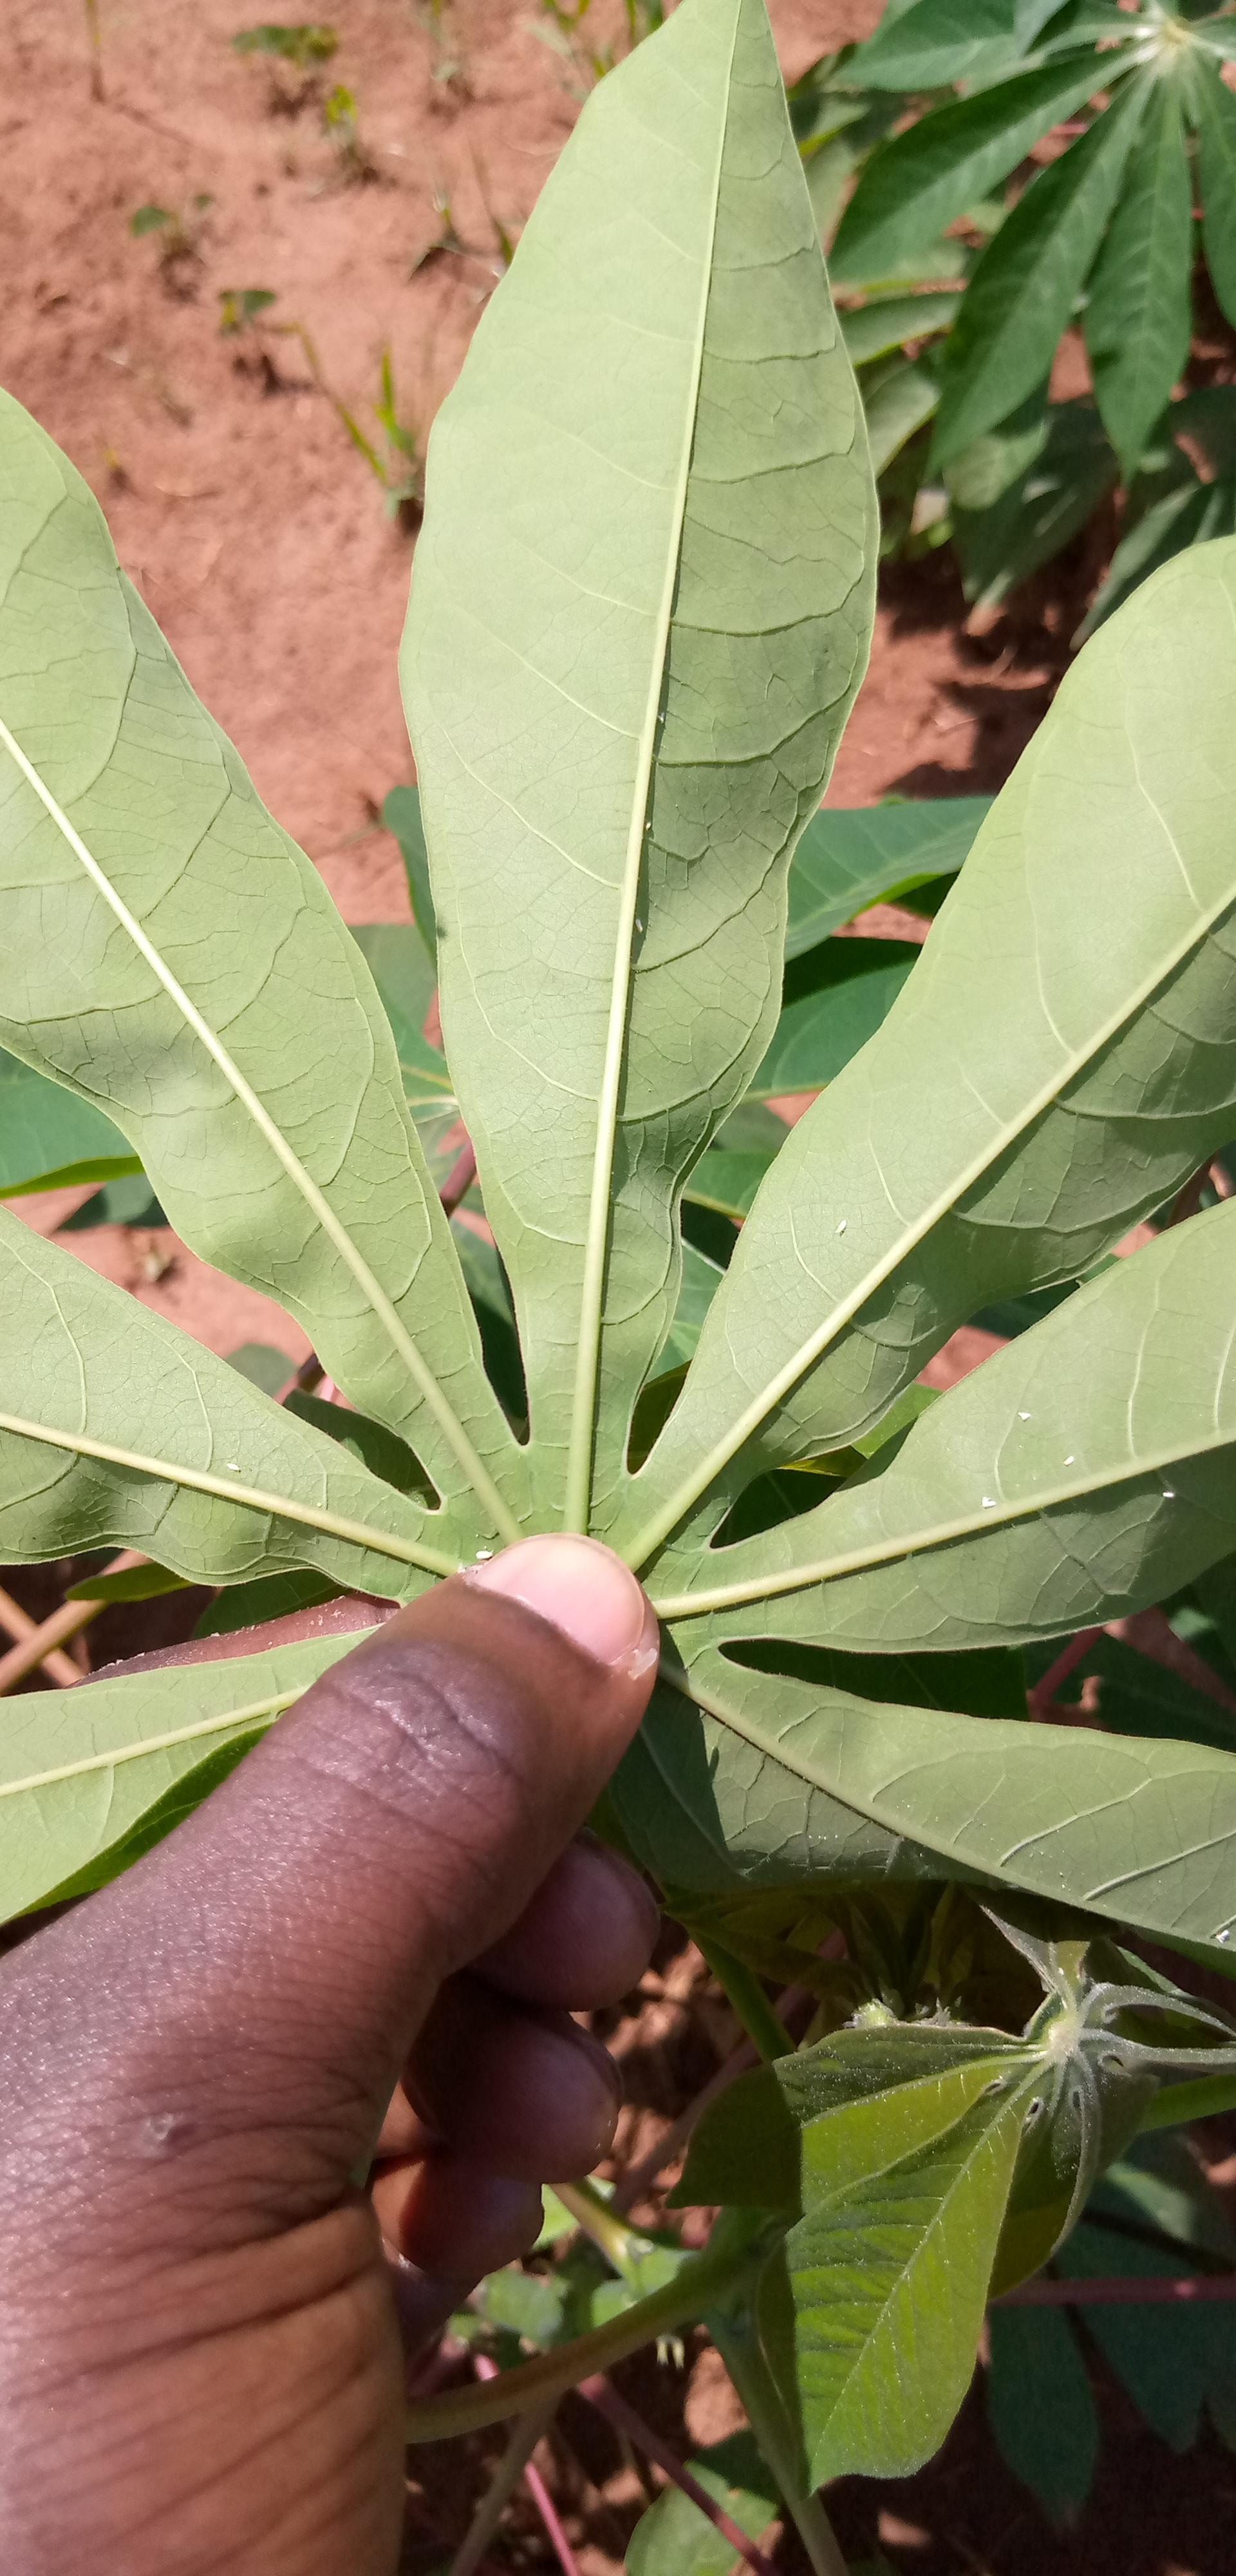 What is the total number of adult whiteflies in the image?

10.